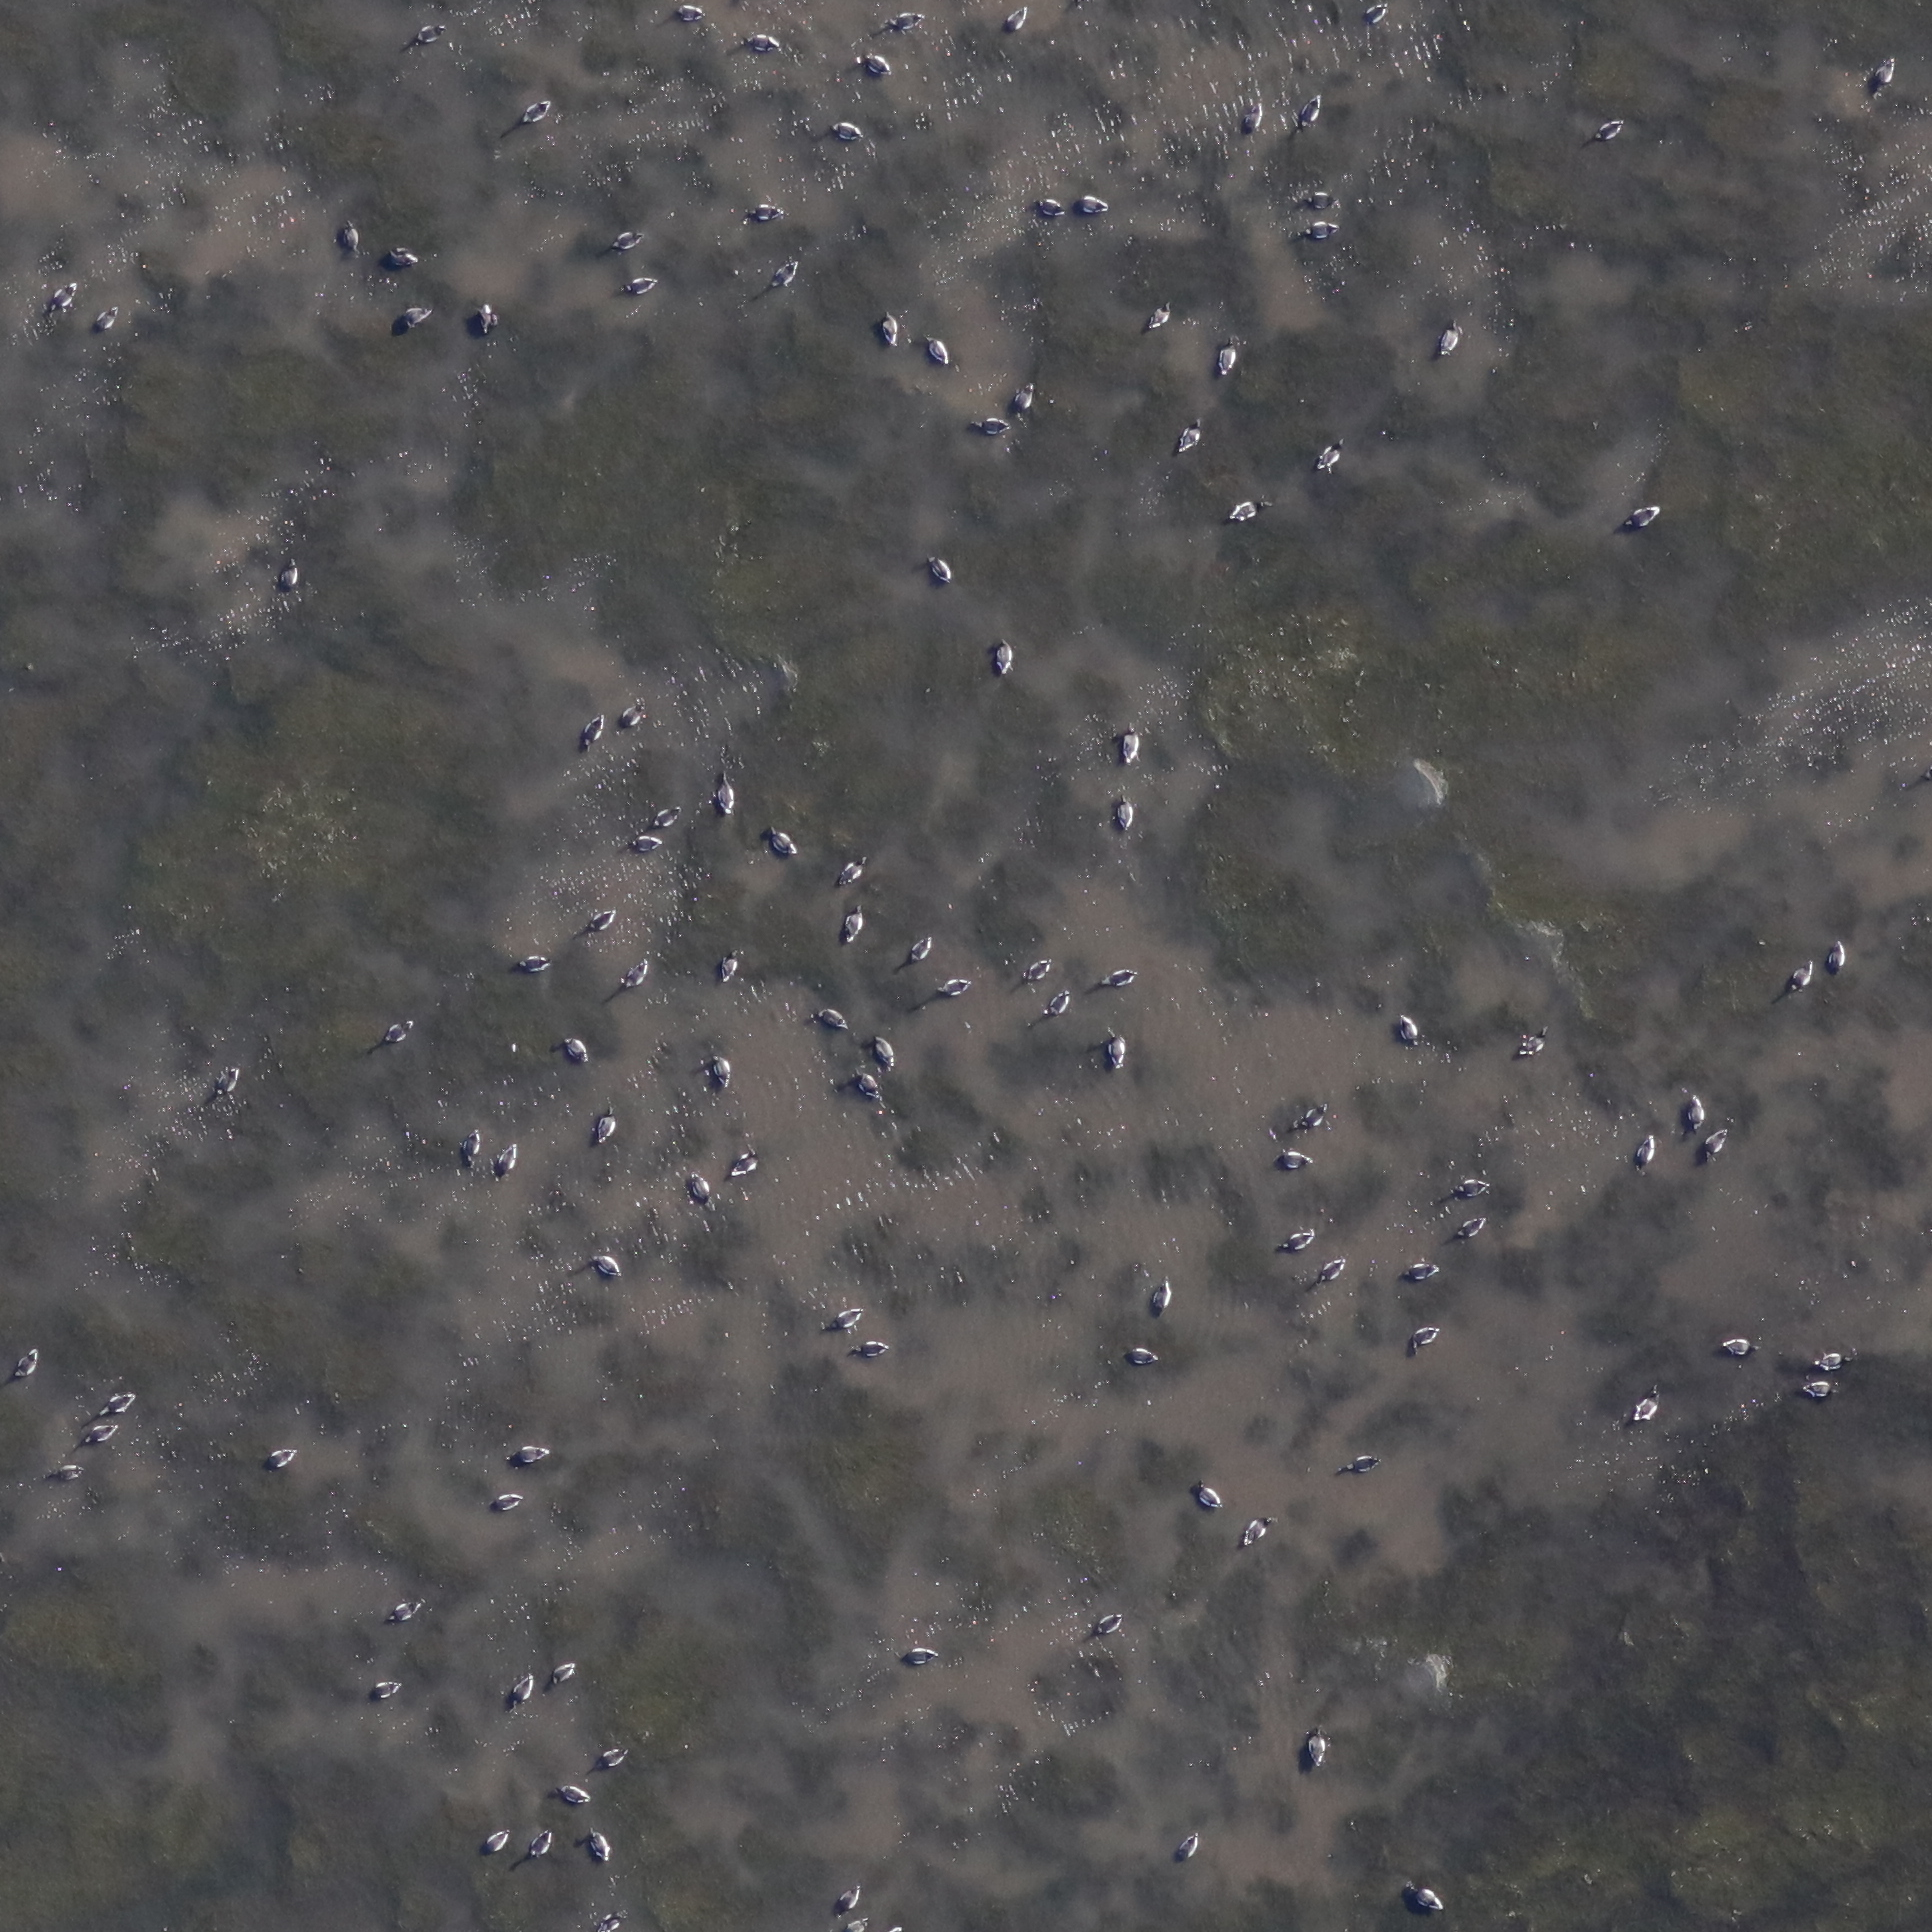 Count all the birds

124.